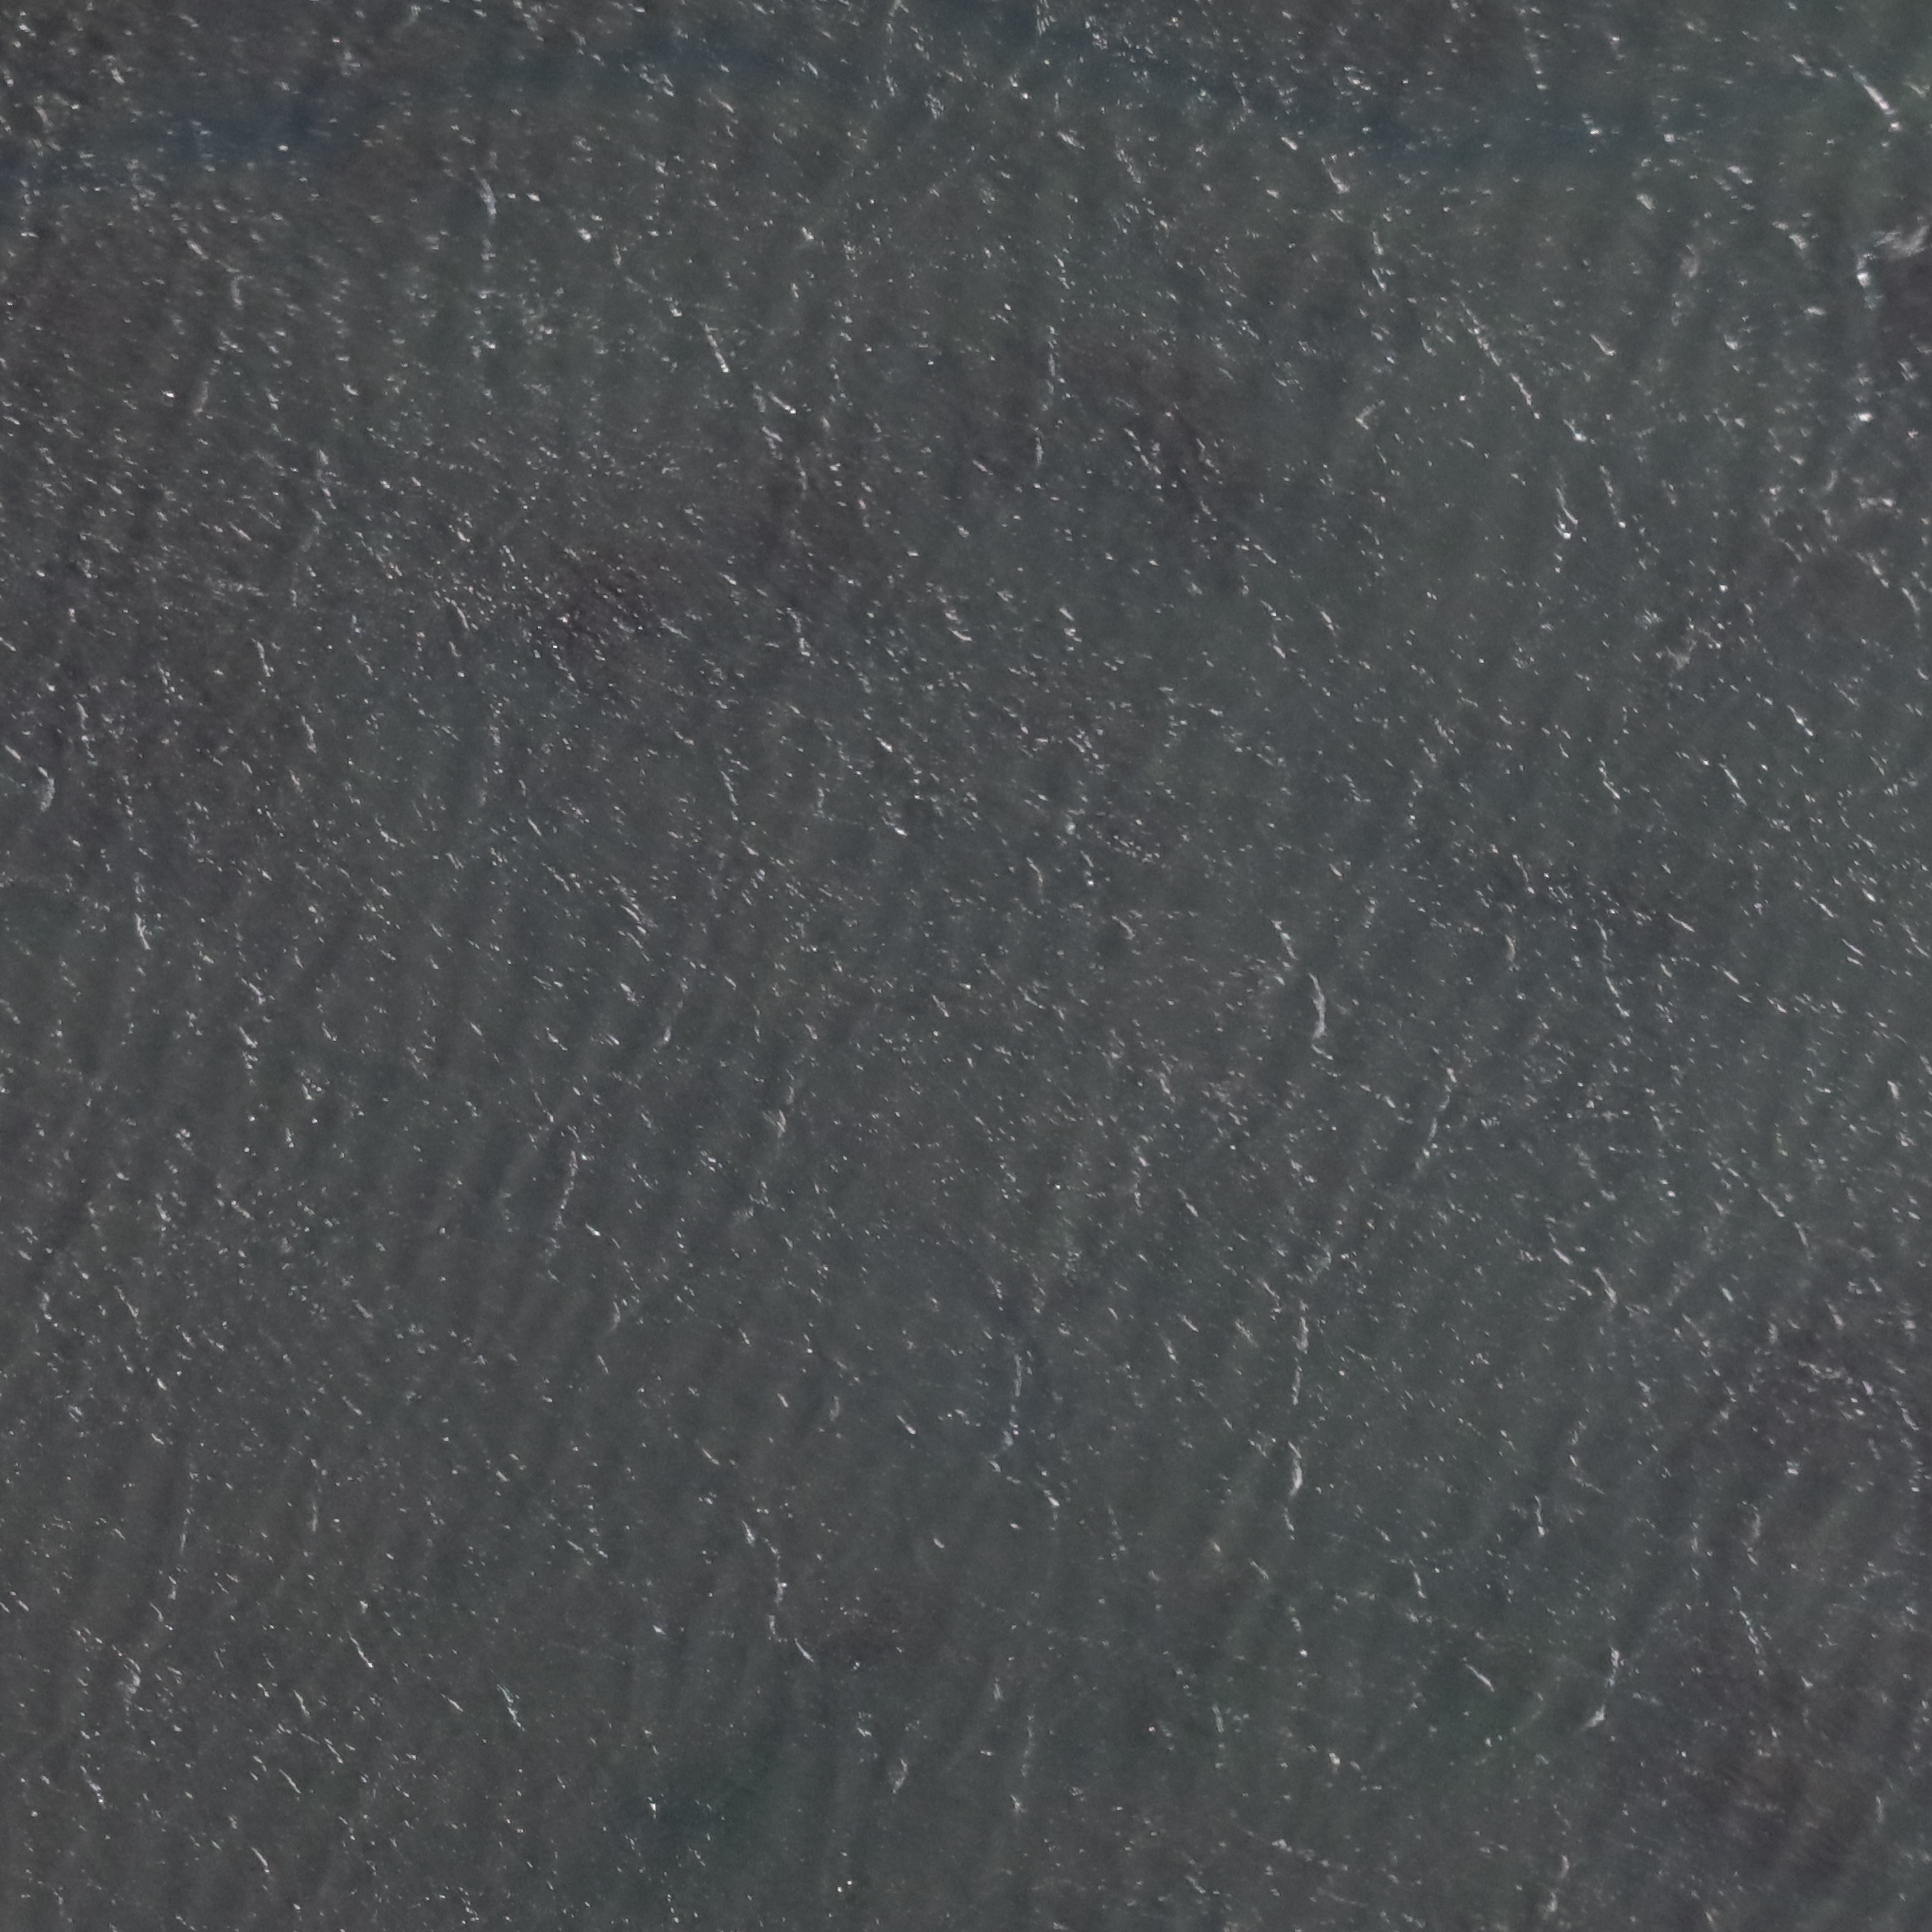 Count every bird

0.